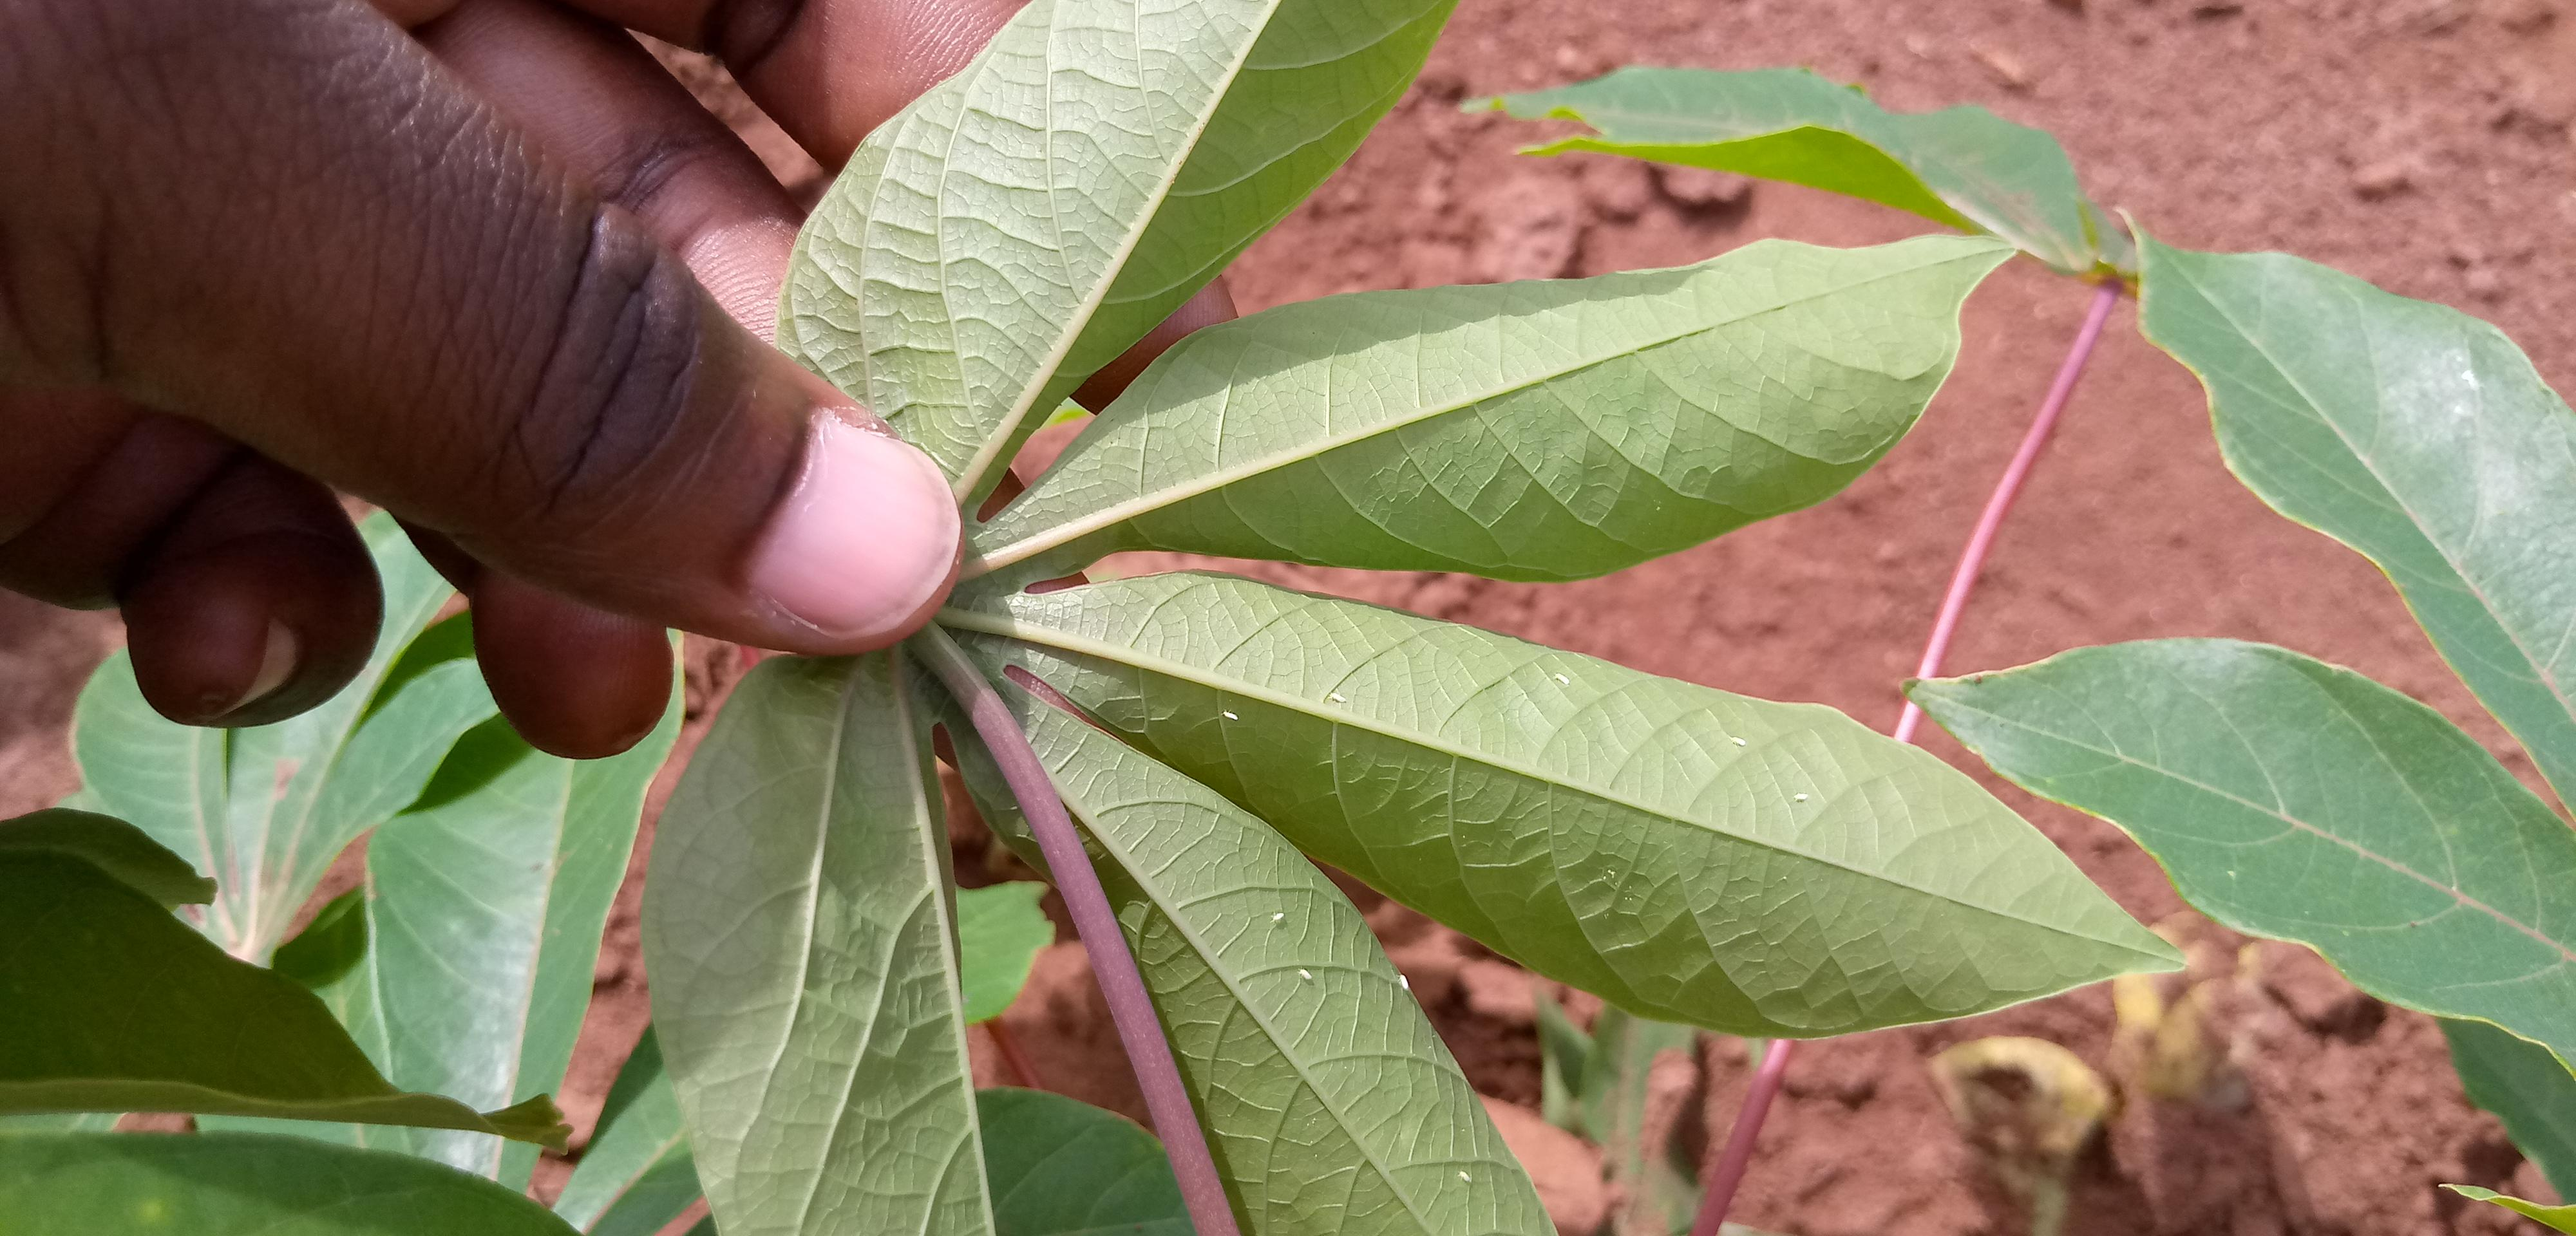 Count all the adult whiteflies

8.